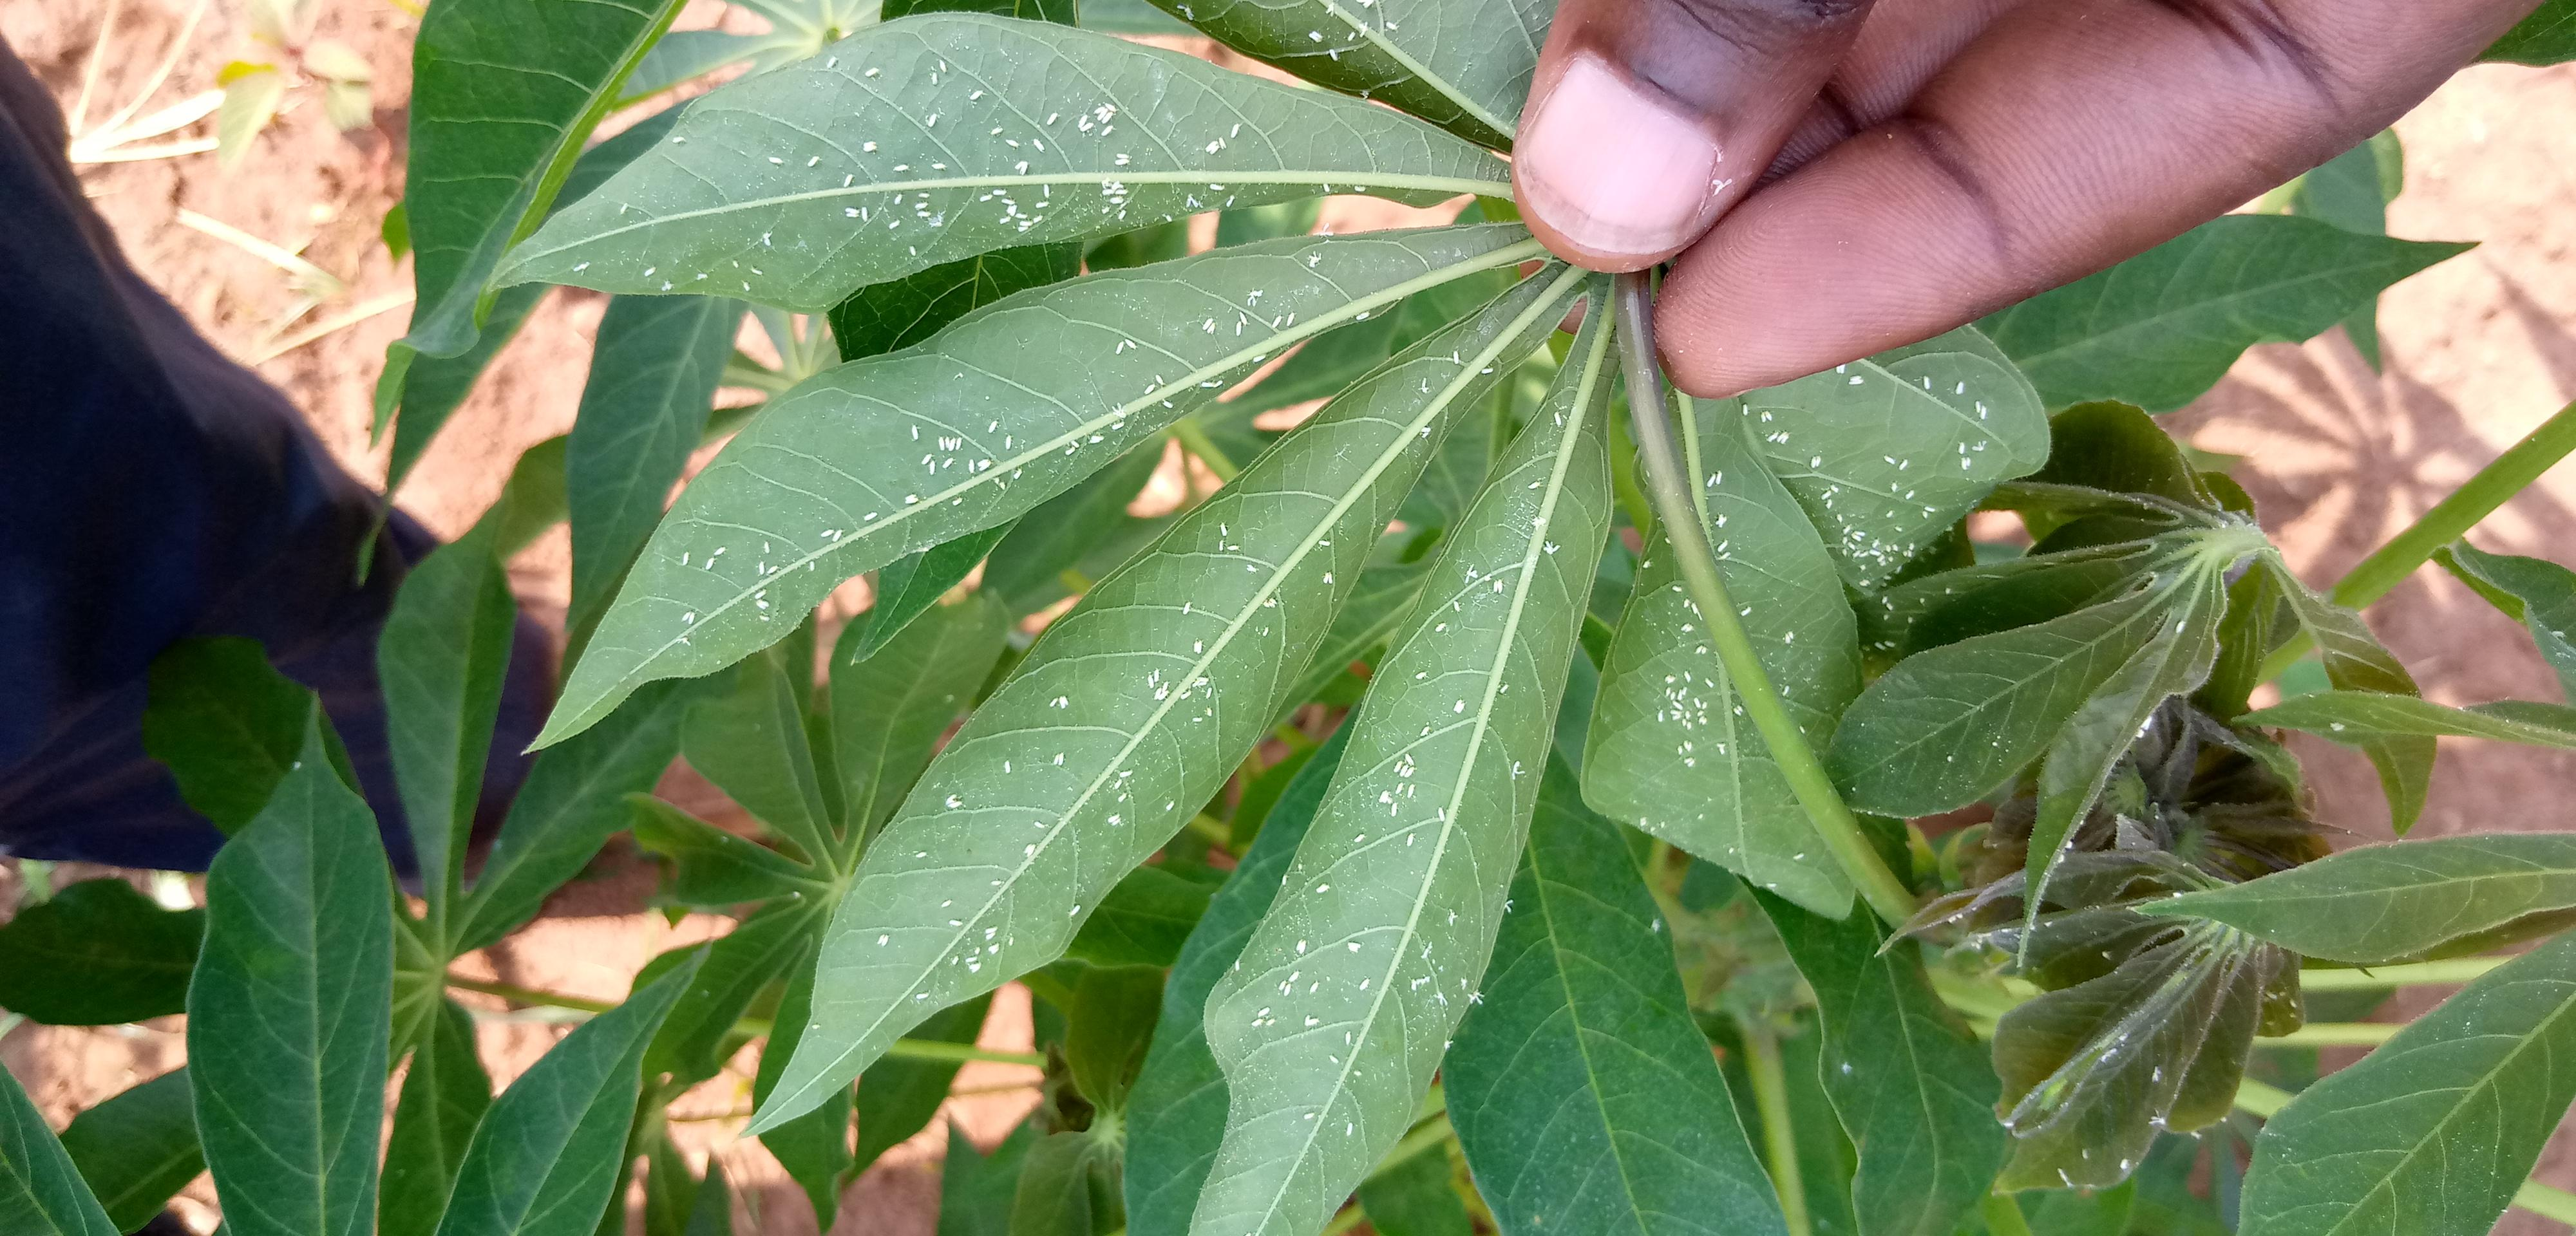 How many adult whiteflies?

389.